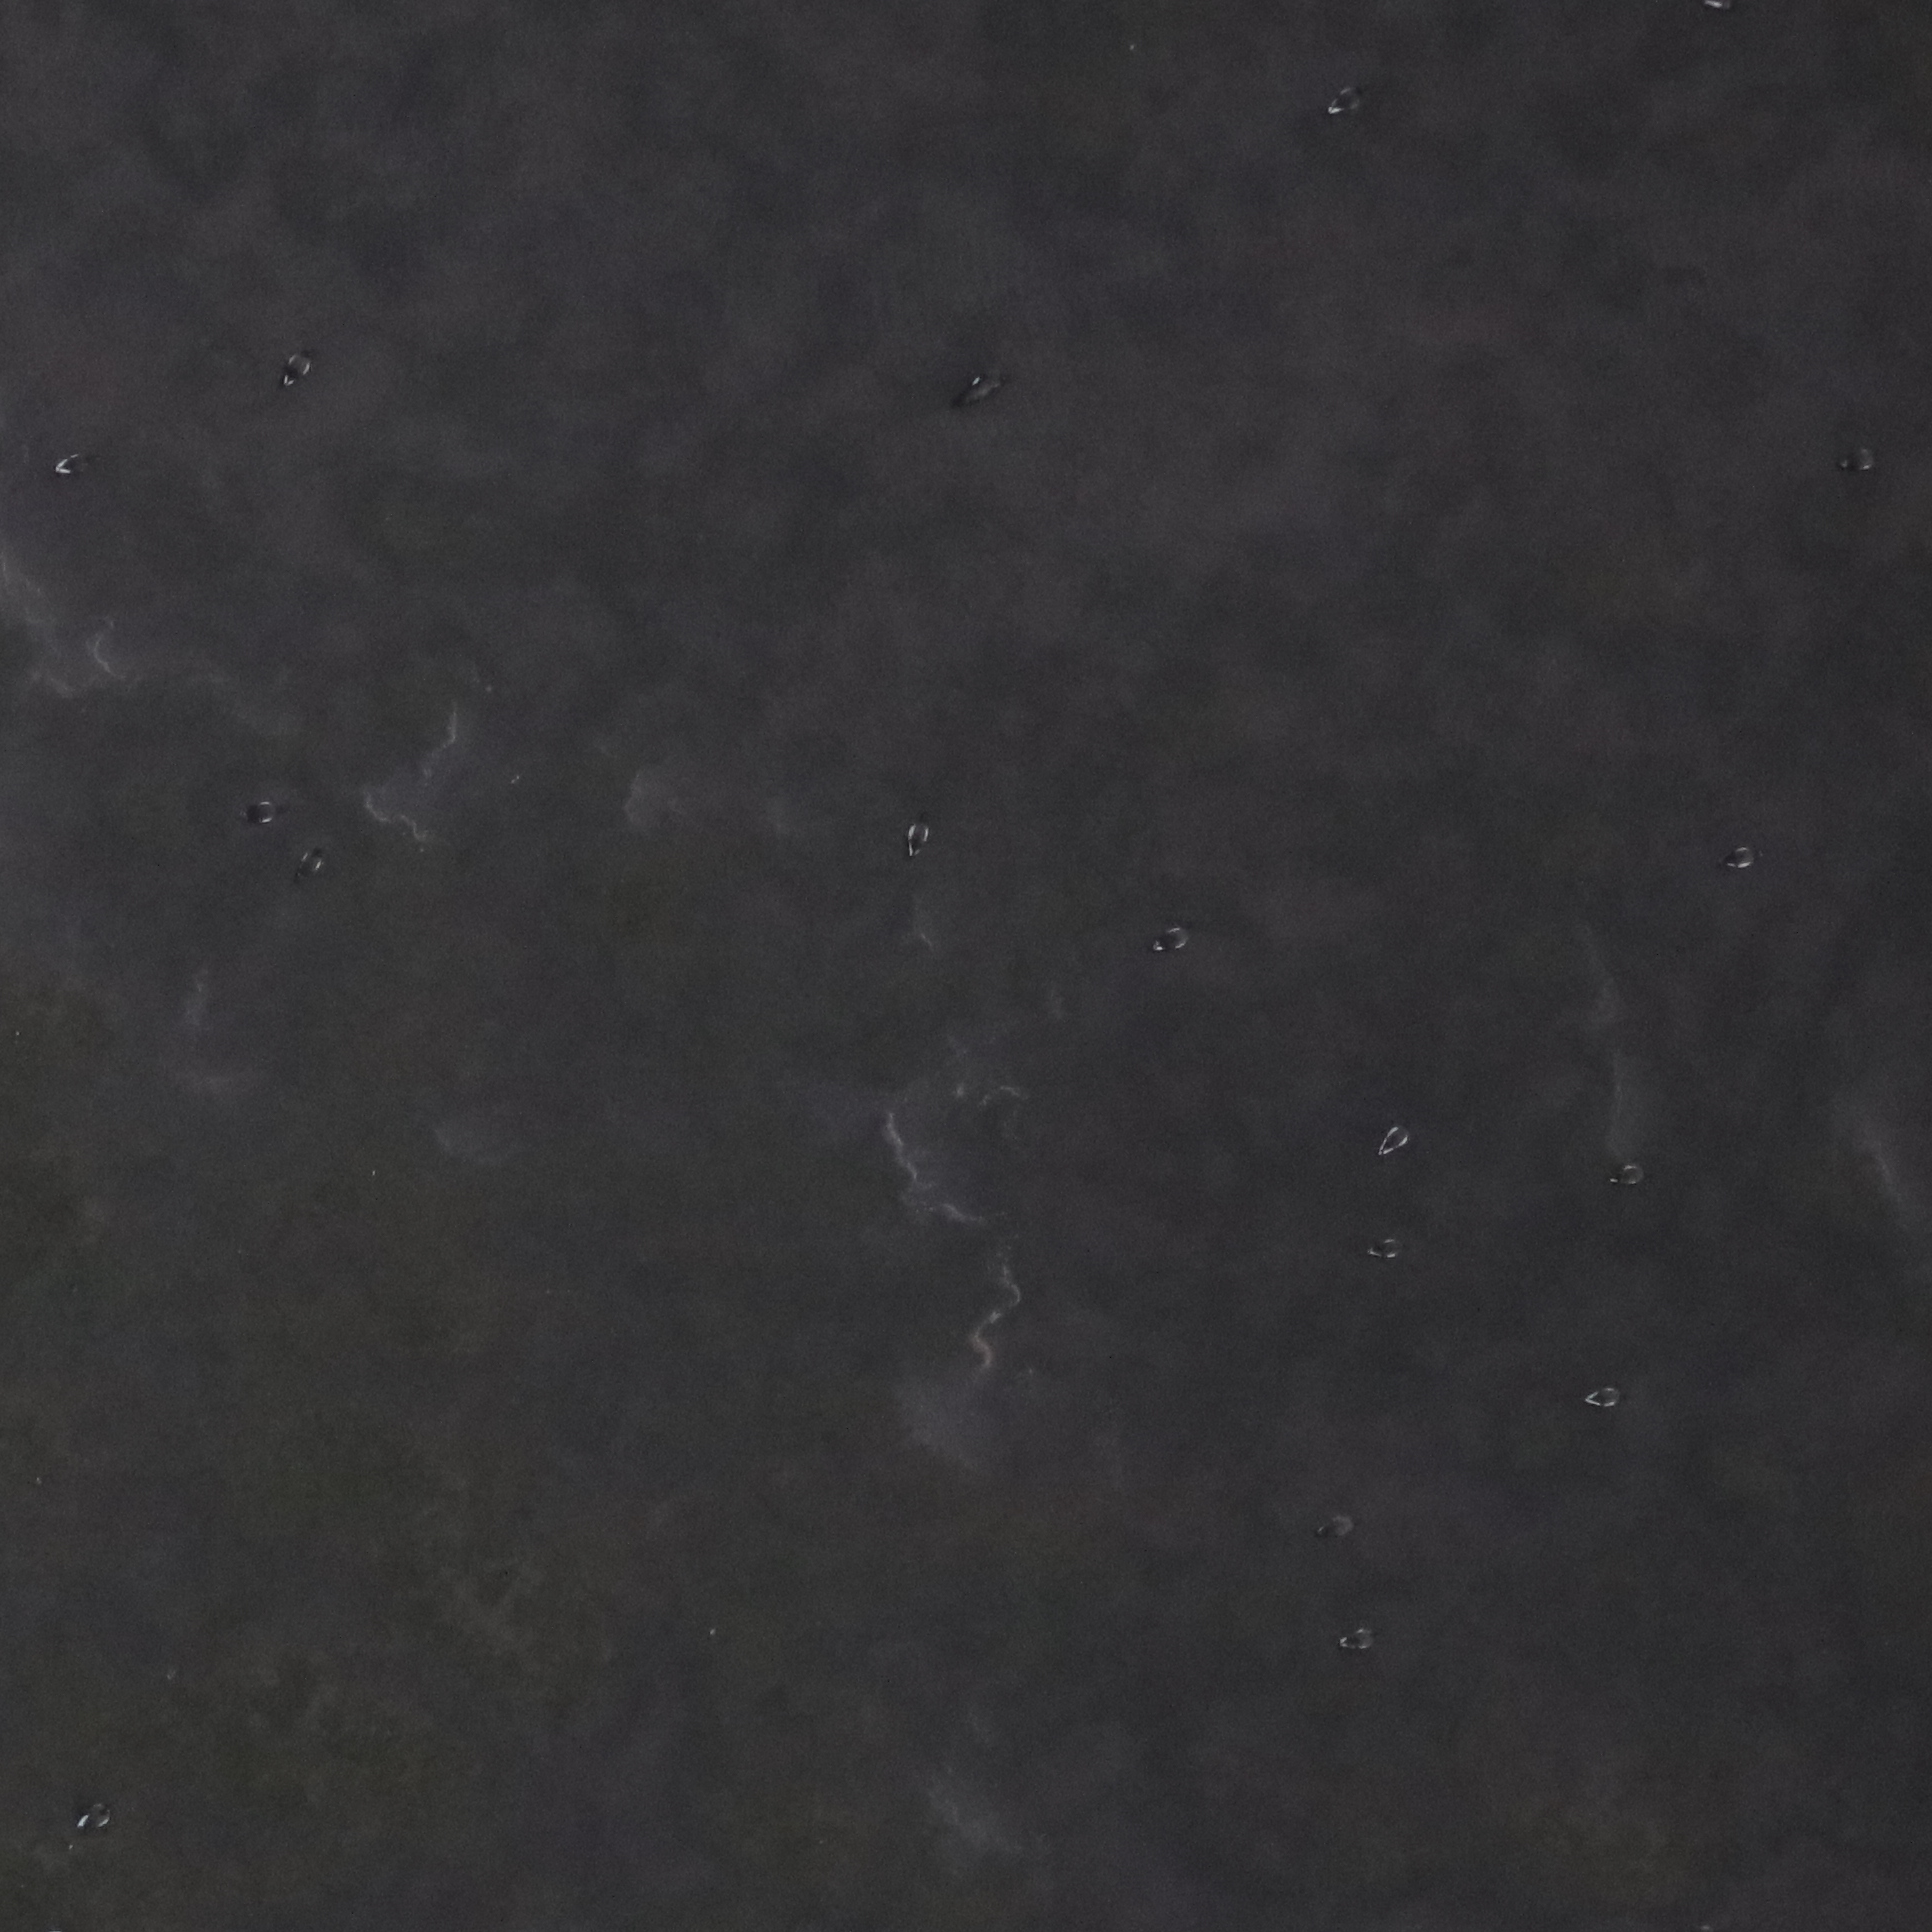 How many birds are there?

17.